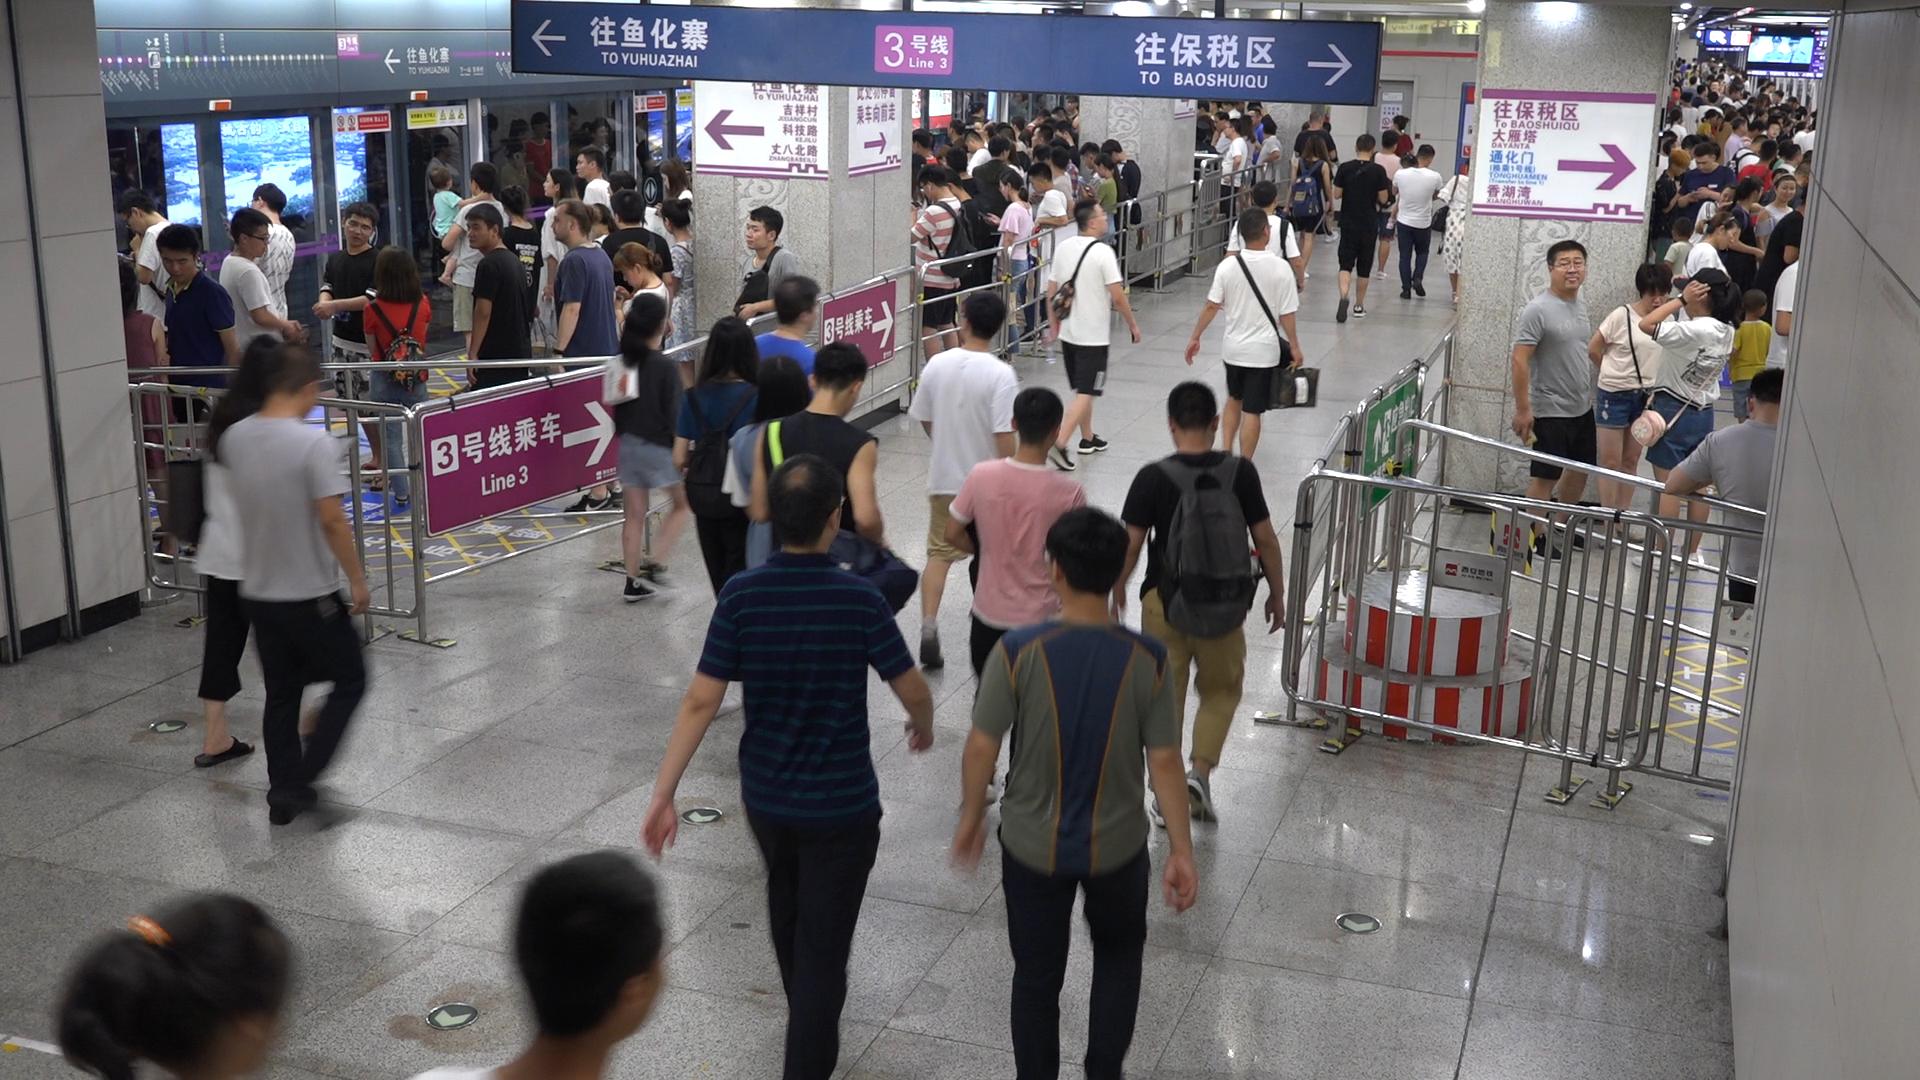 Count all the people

162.